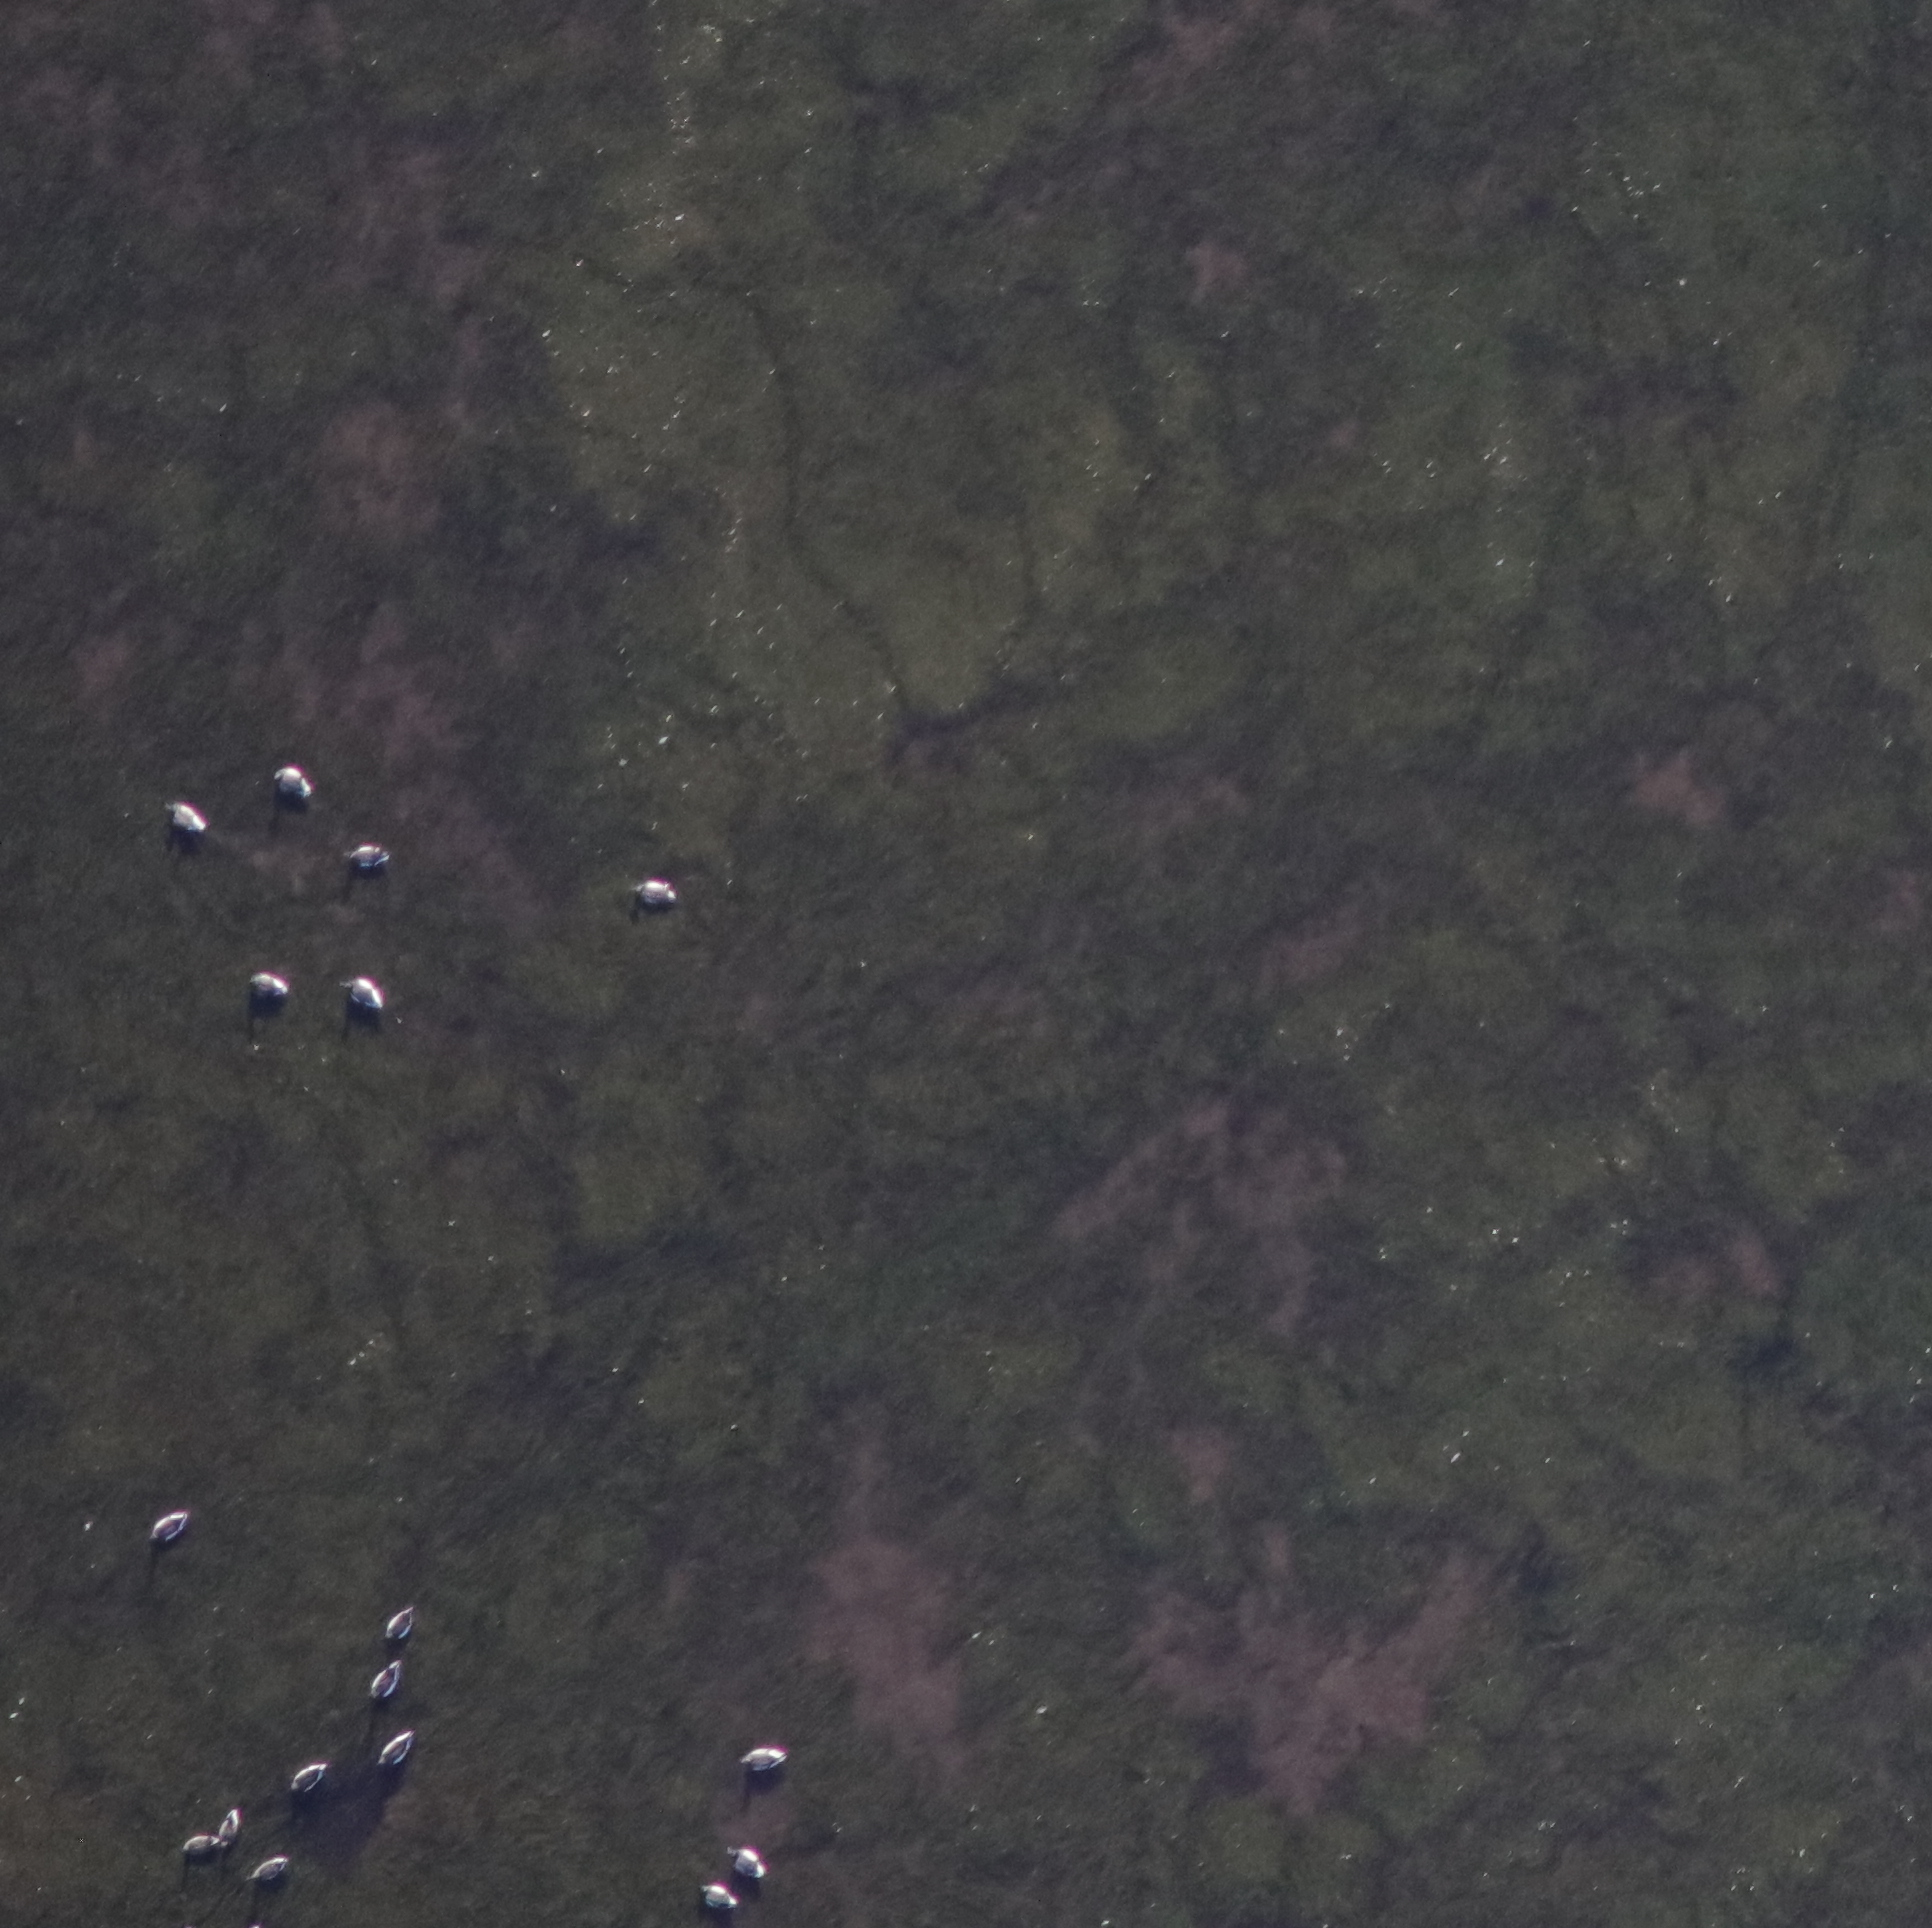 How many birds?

17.